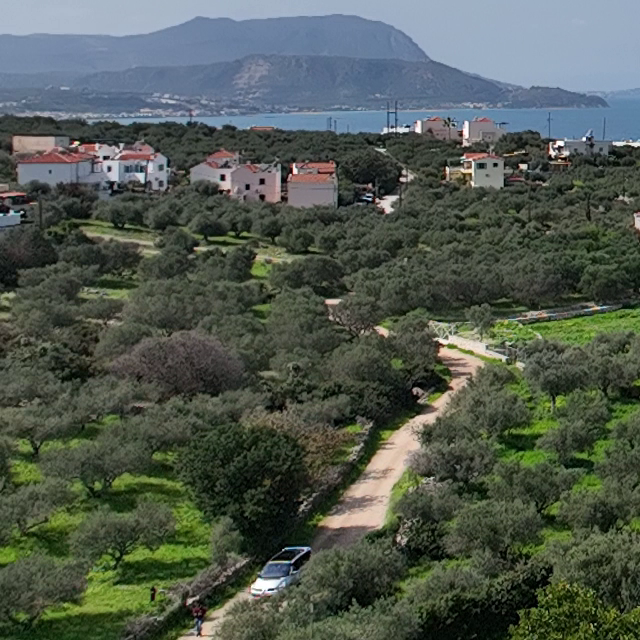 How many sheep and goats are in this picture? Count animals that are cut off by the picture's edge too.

0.